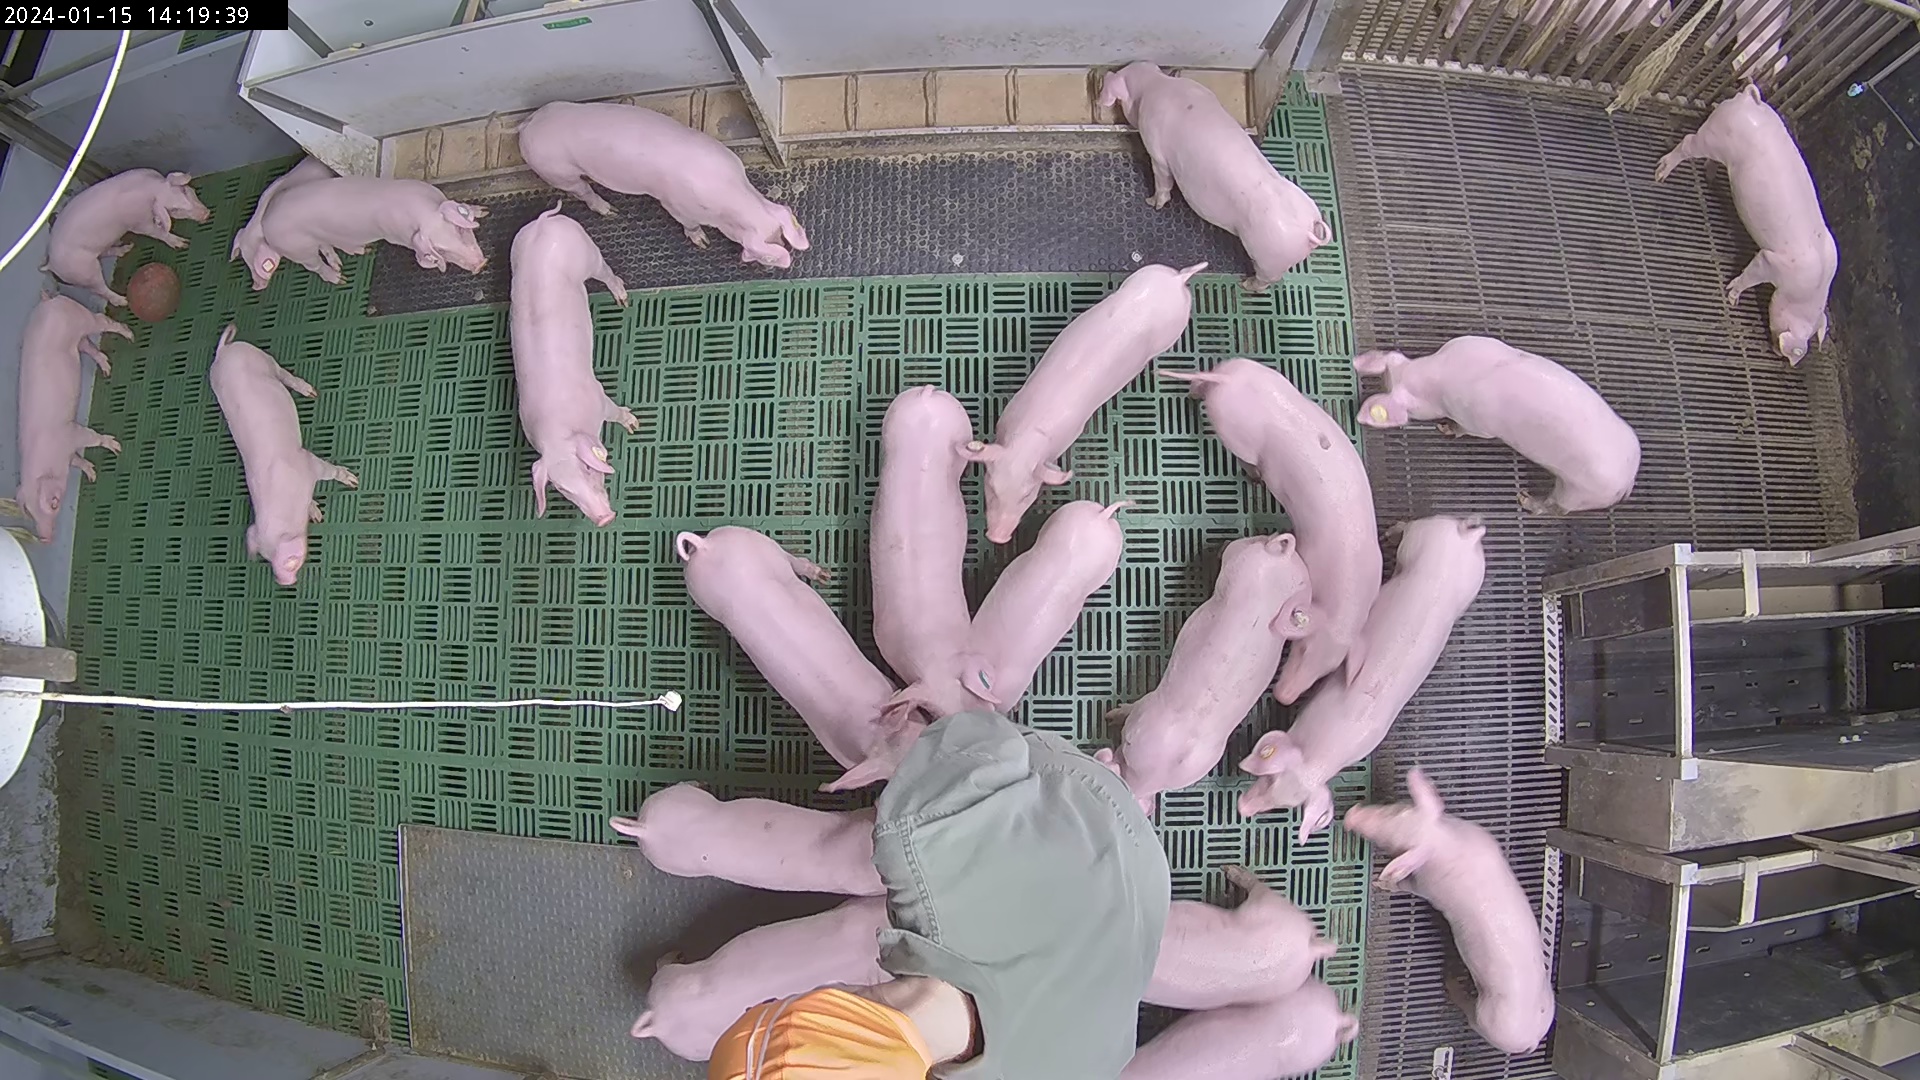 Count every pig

24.